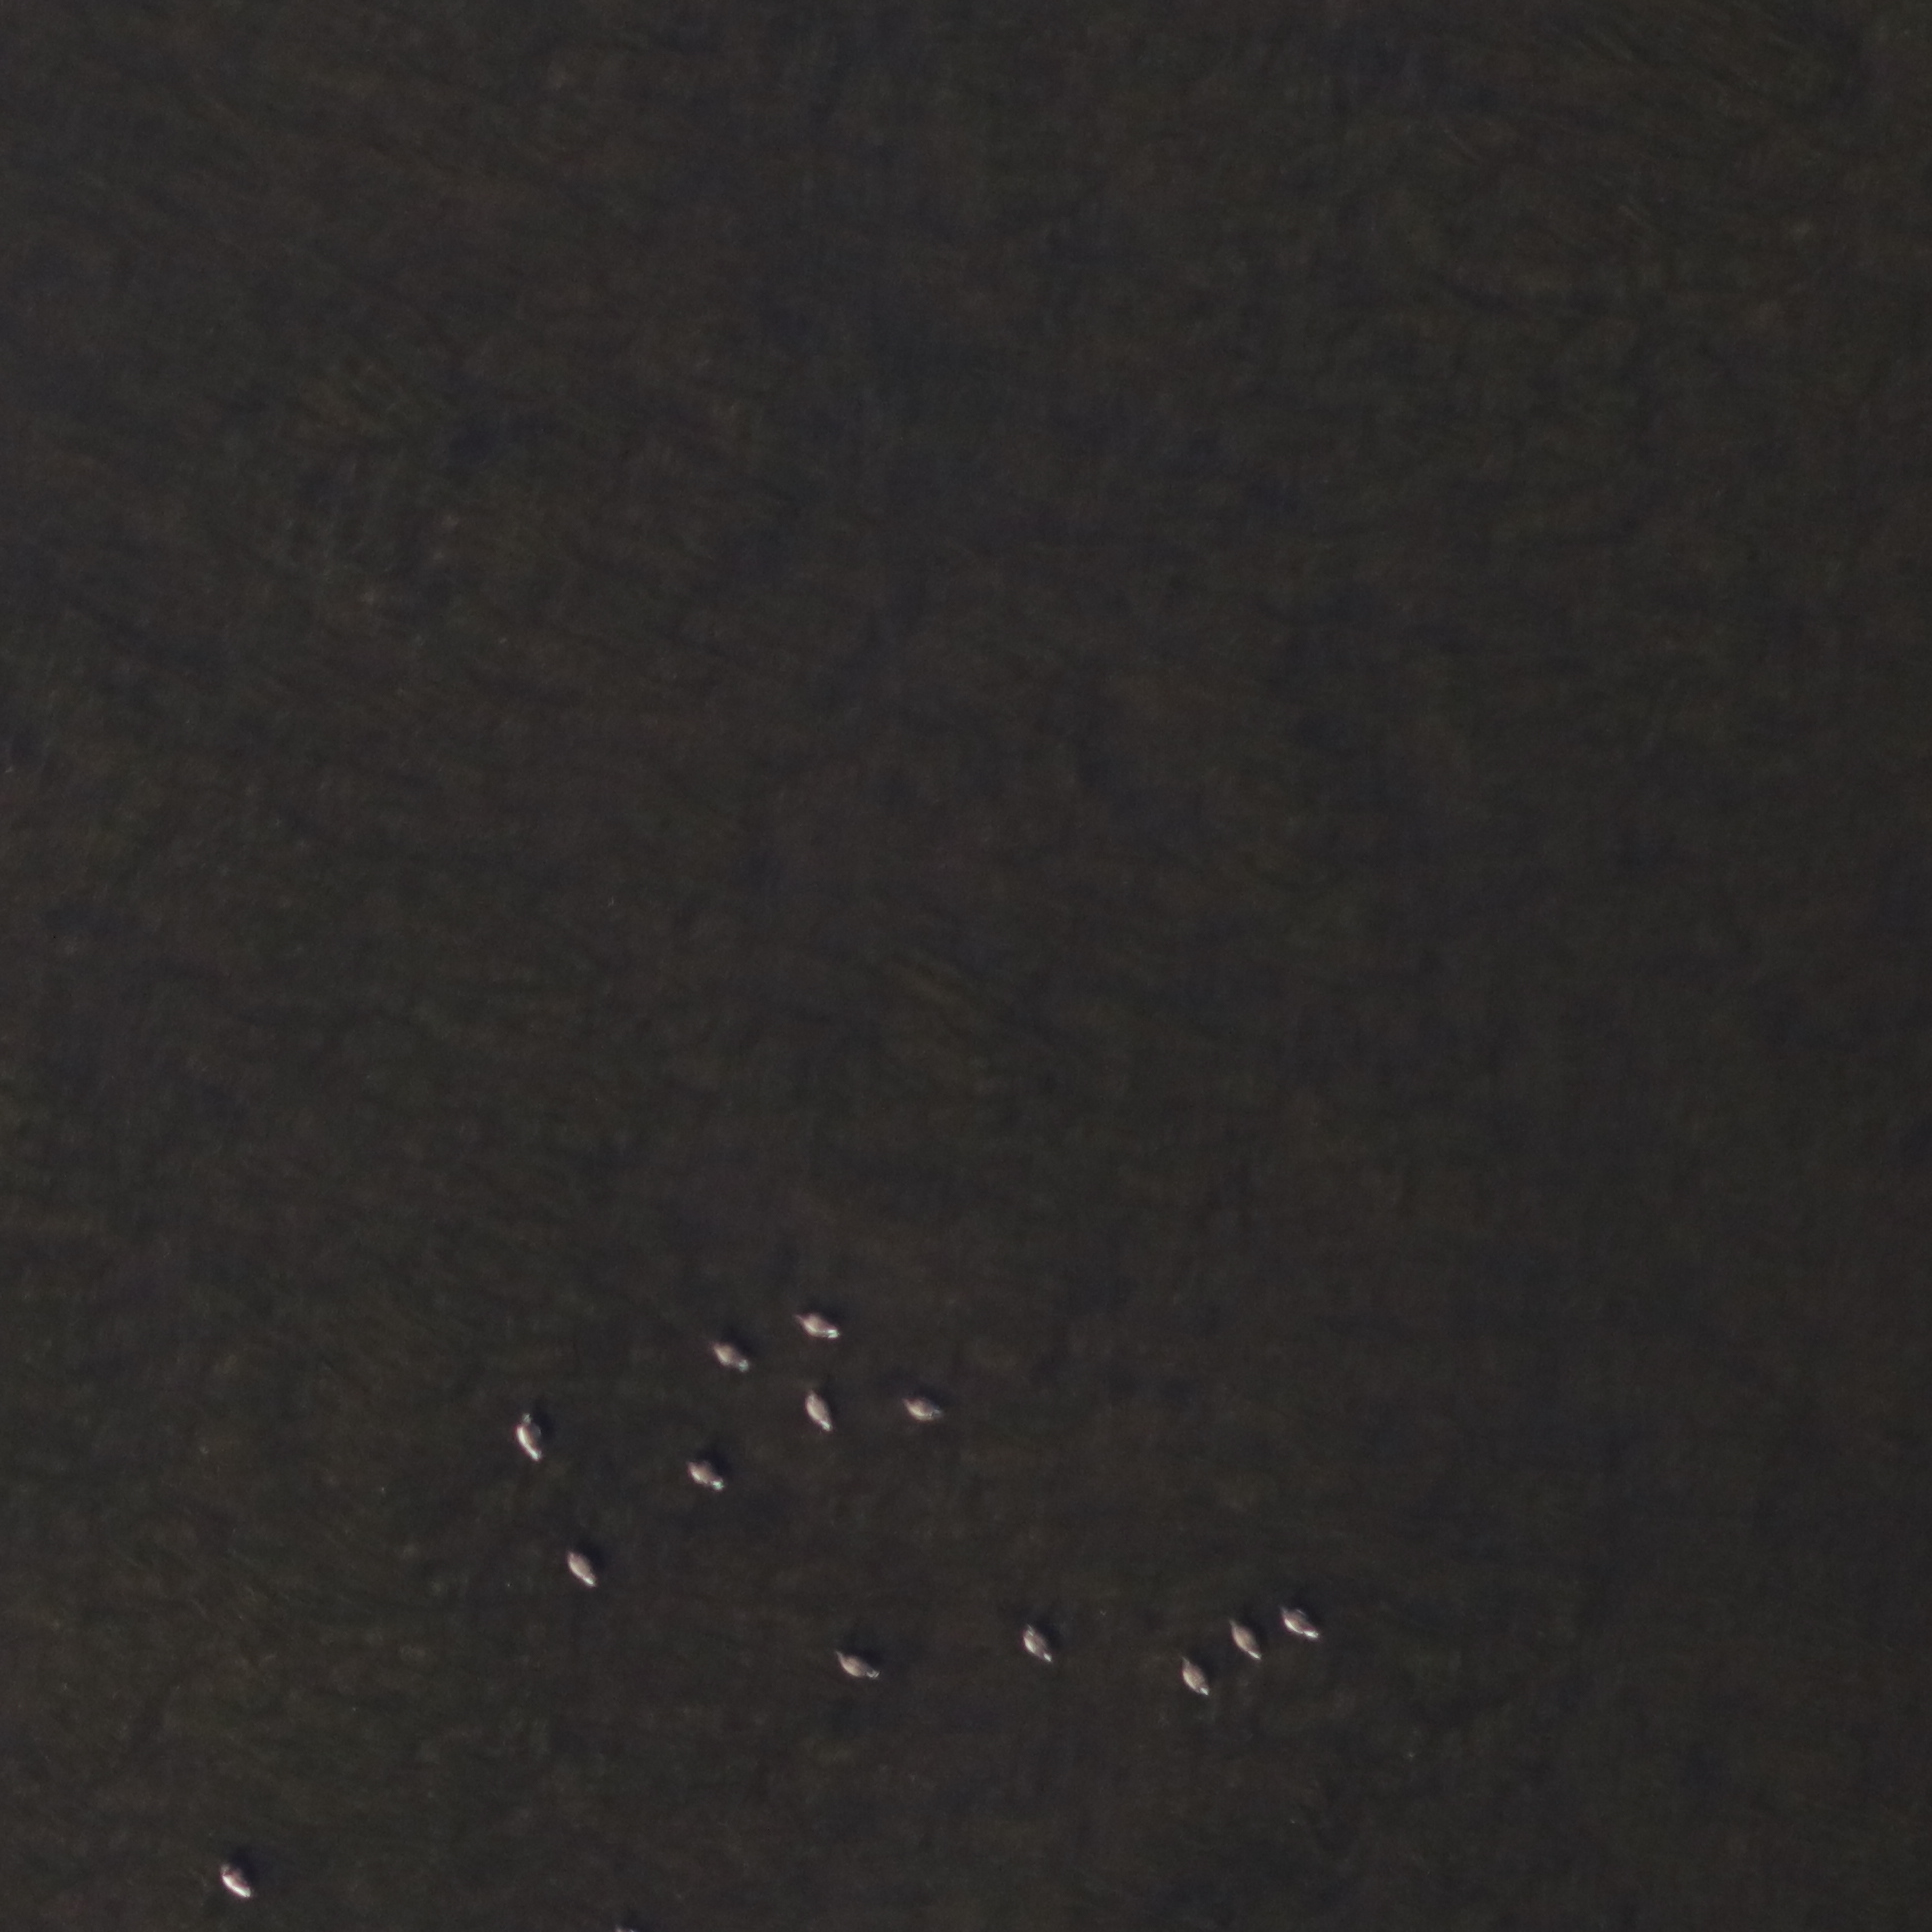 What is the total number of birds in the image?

13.